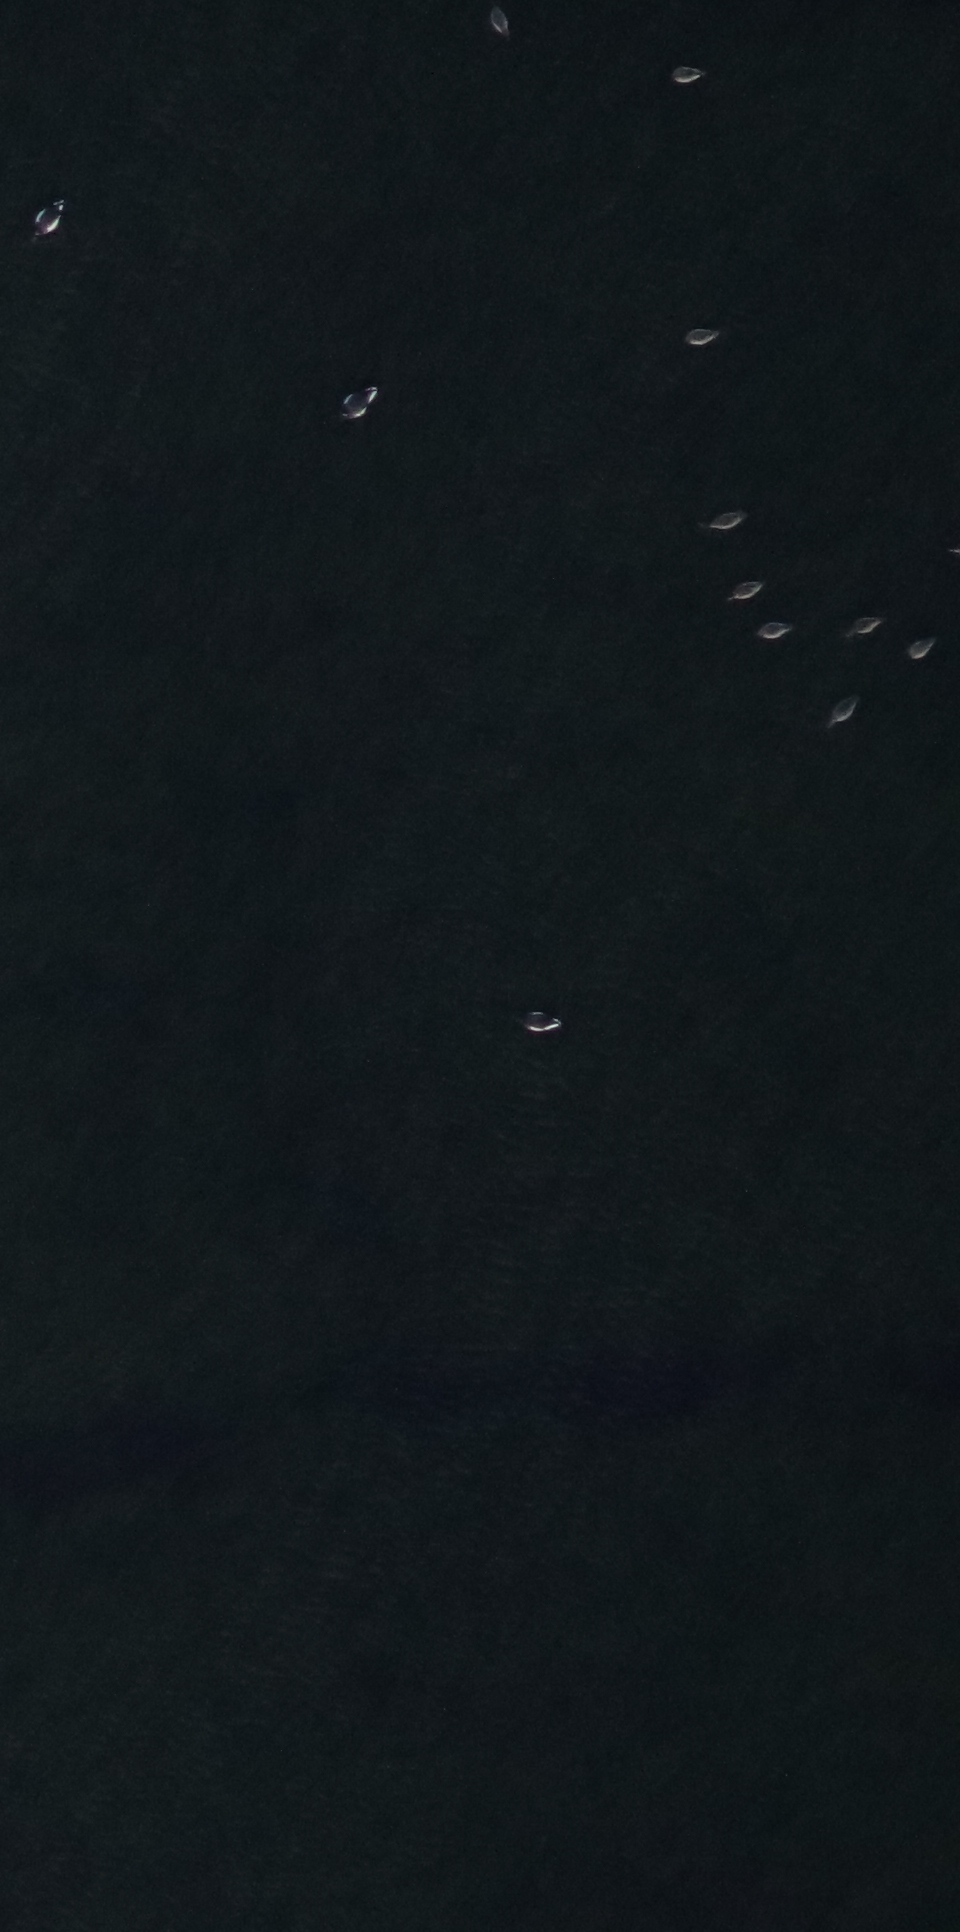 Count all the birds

11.